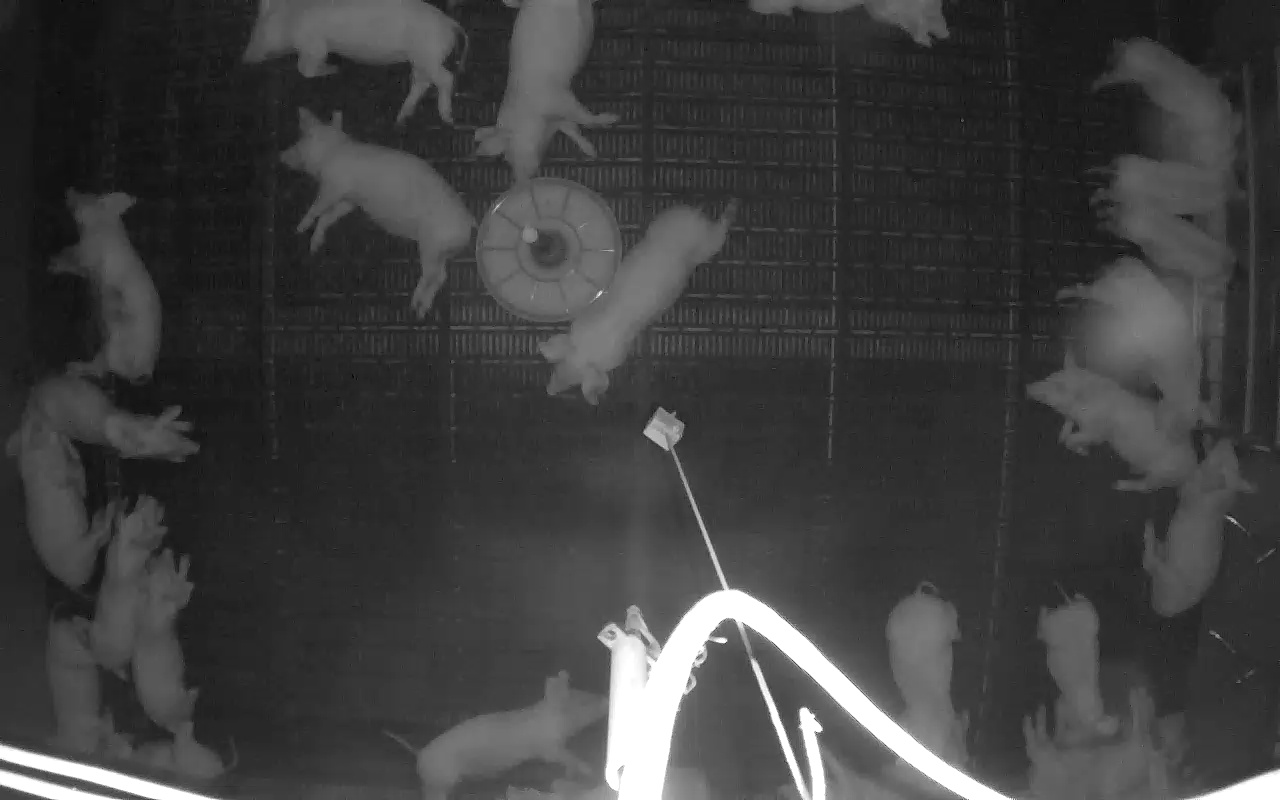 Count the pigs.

24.